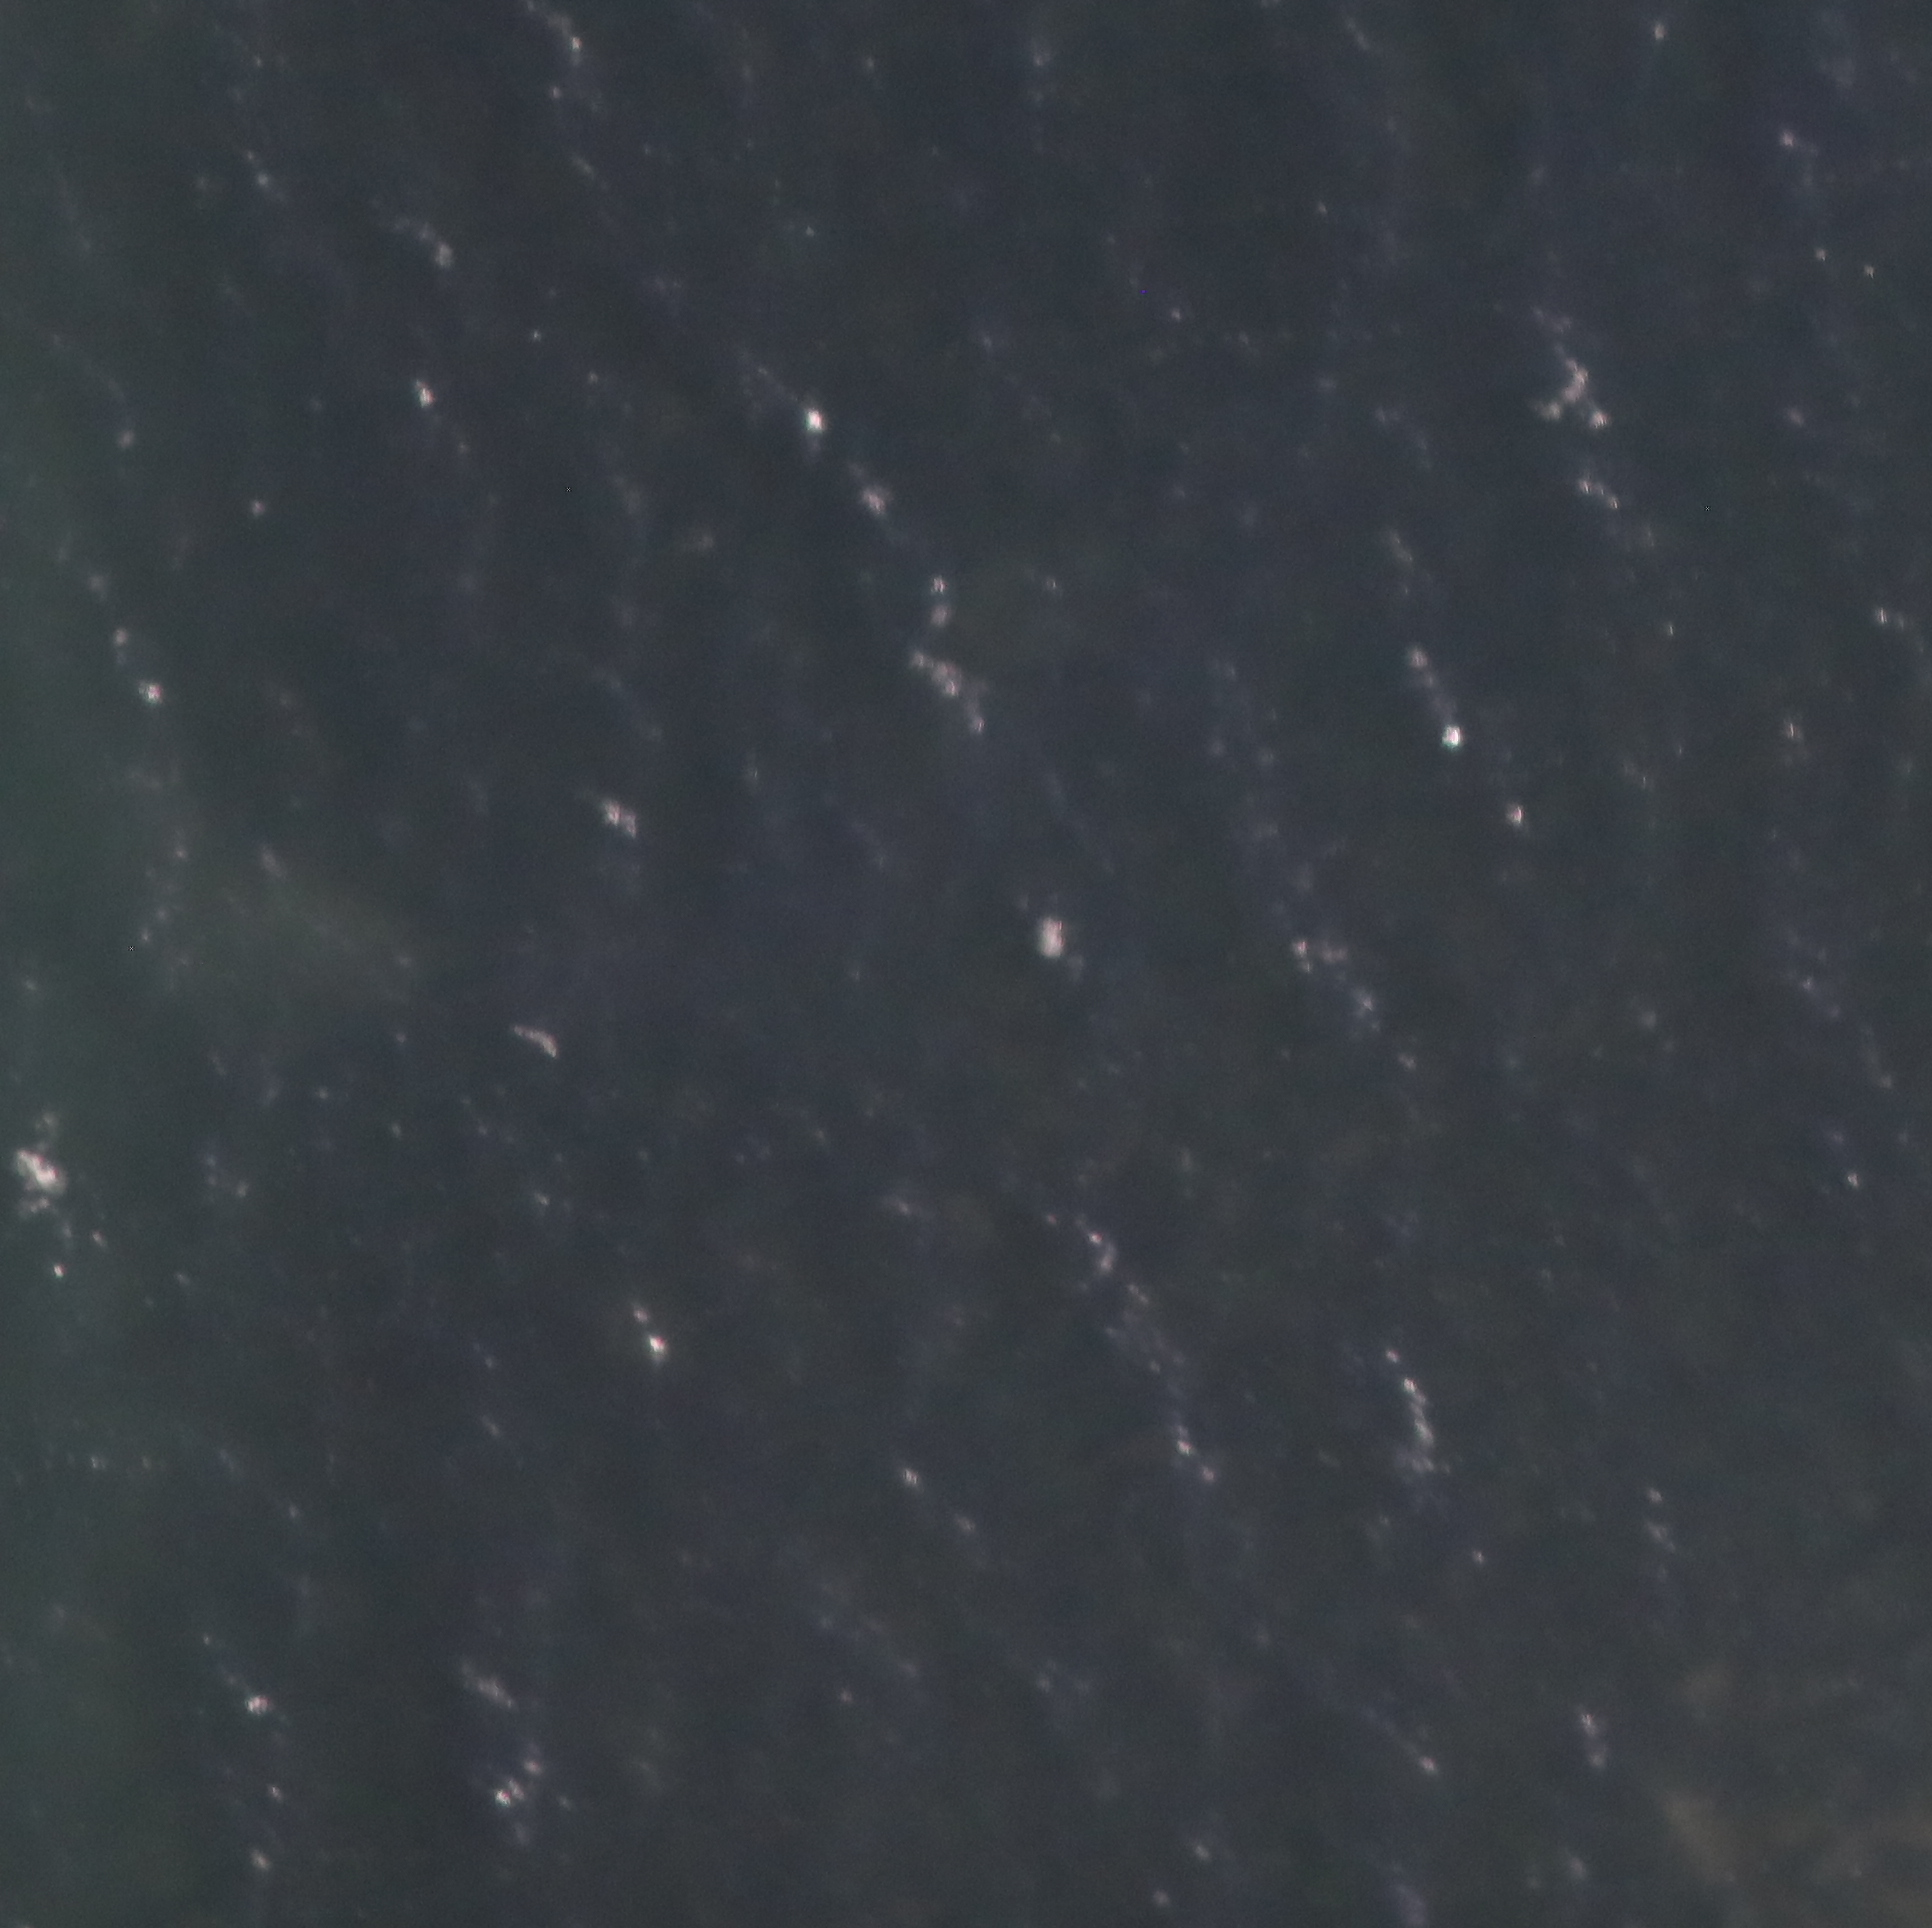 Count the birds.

0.